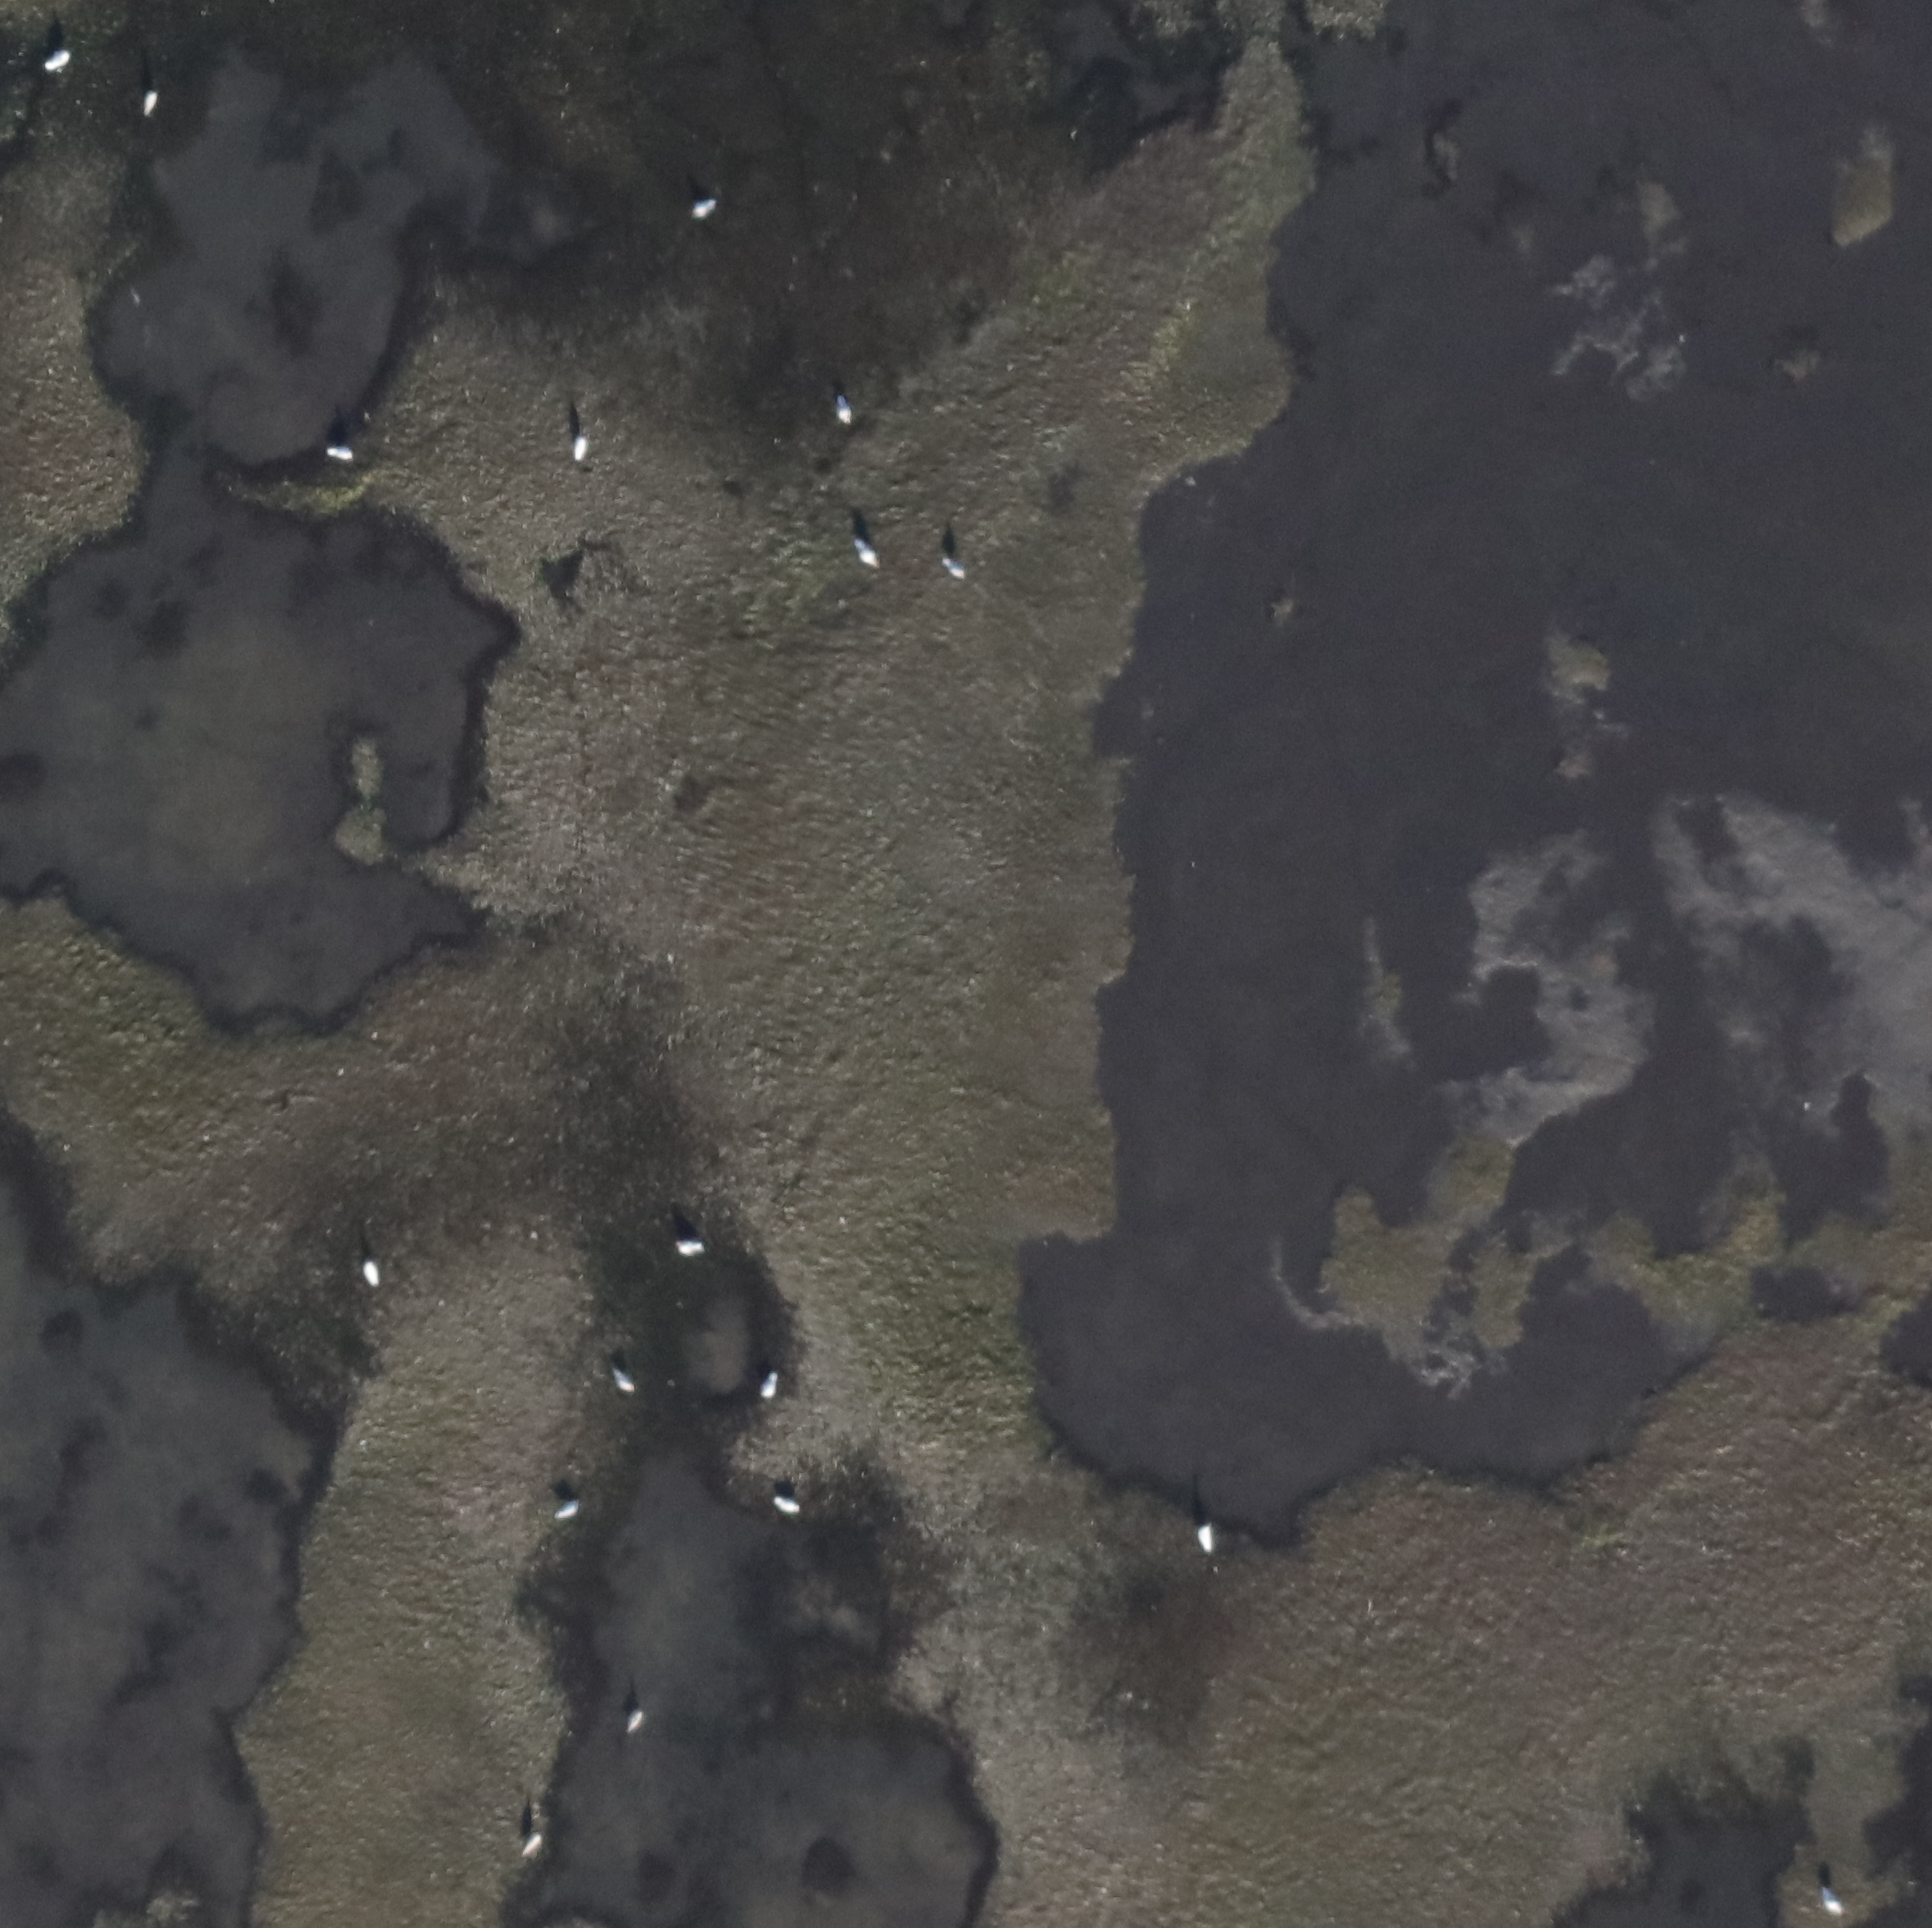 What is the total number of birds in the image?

18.